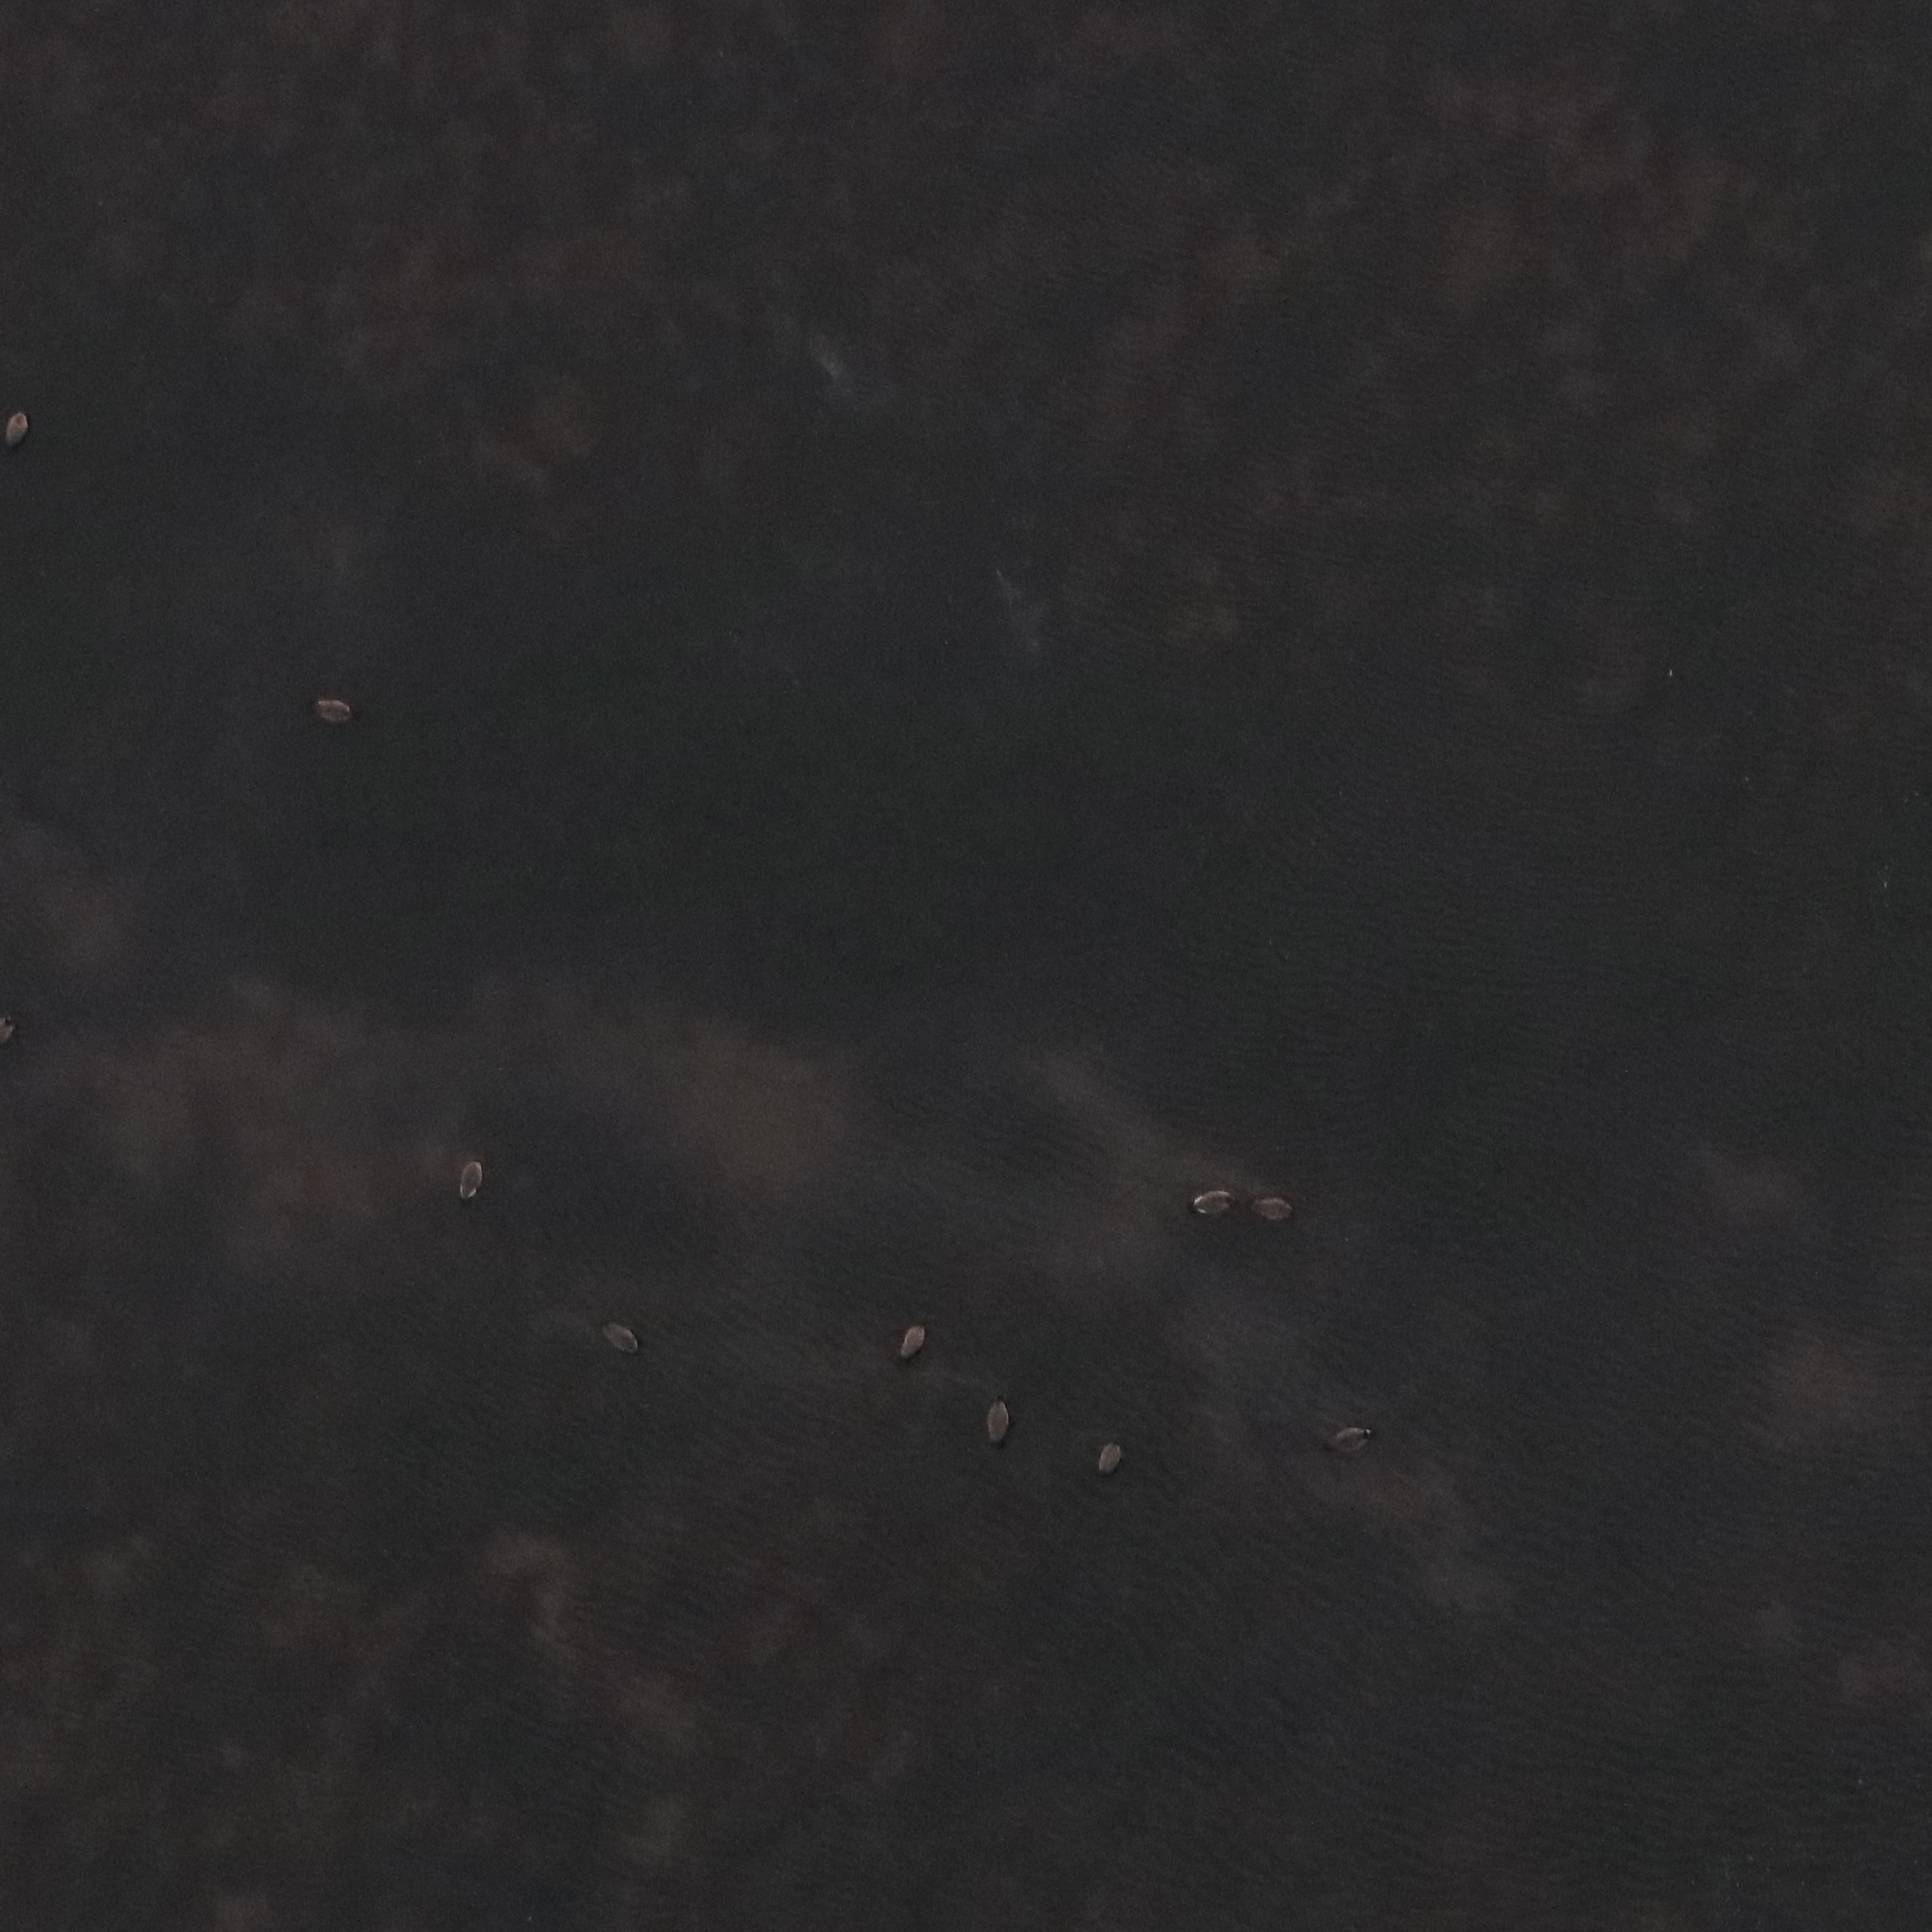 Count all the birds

10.